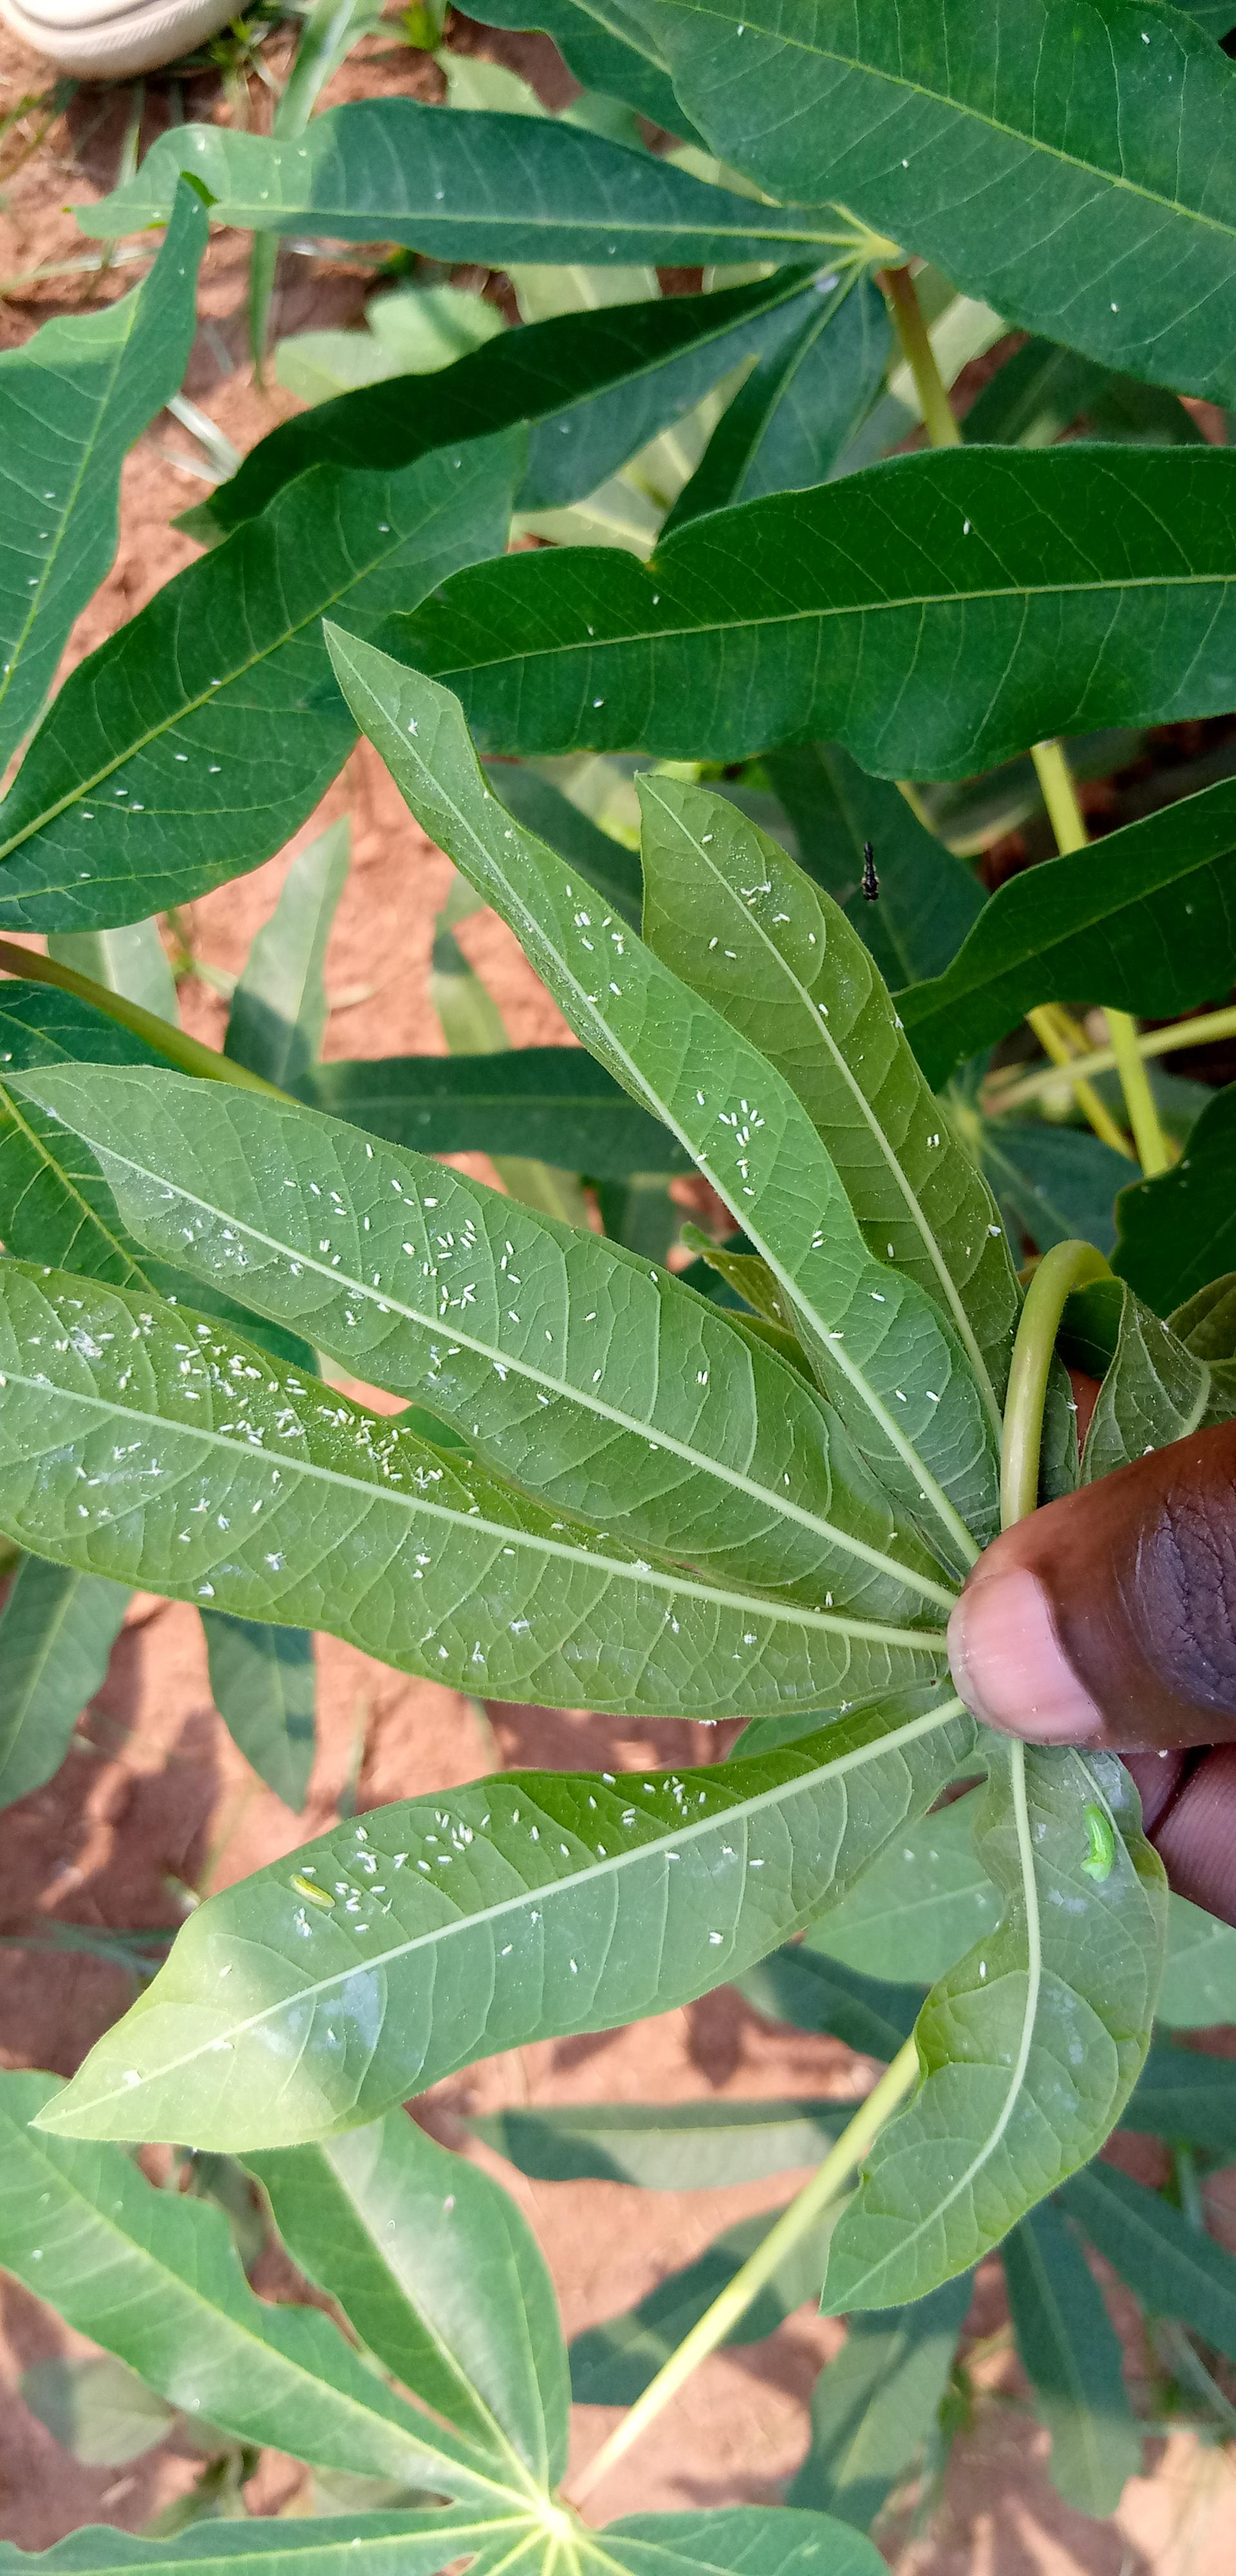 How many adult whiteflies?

208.